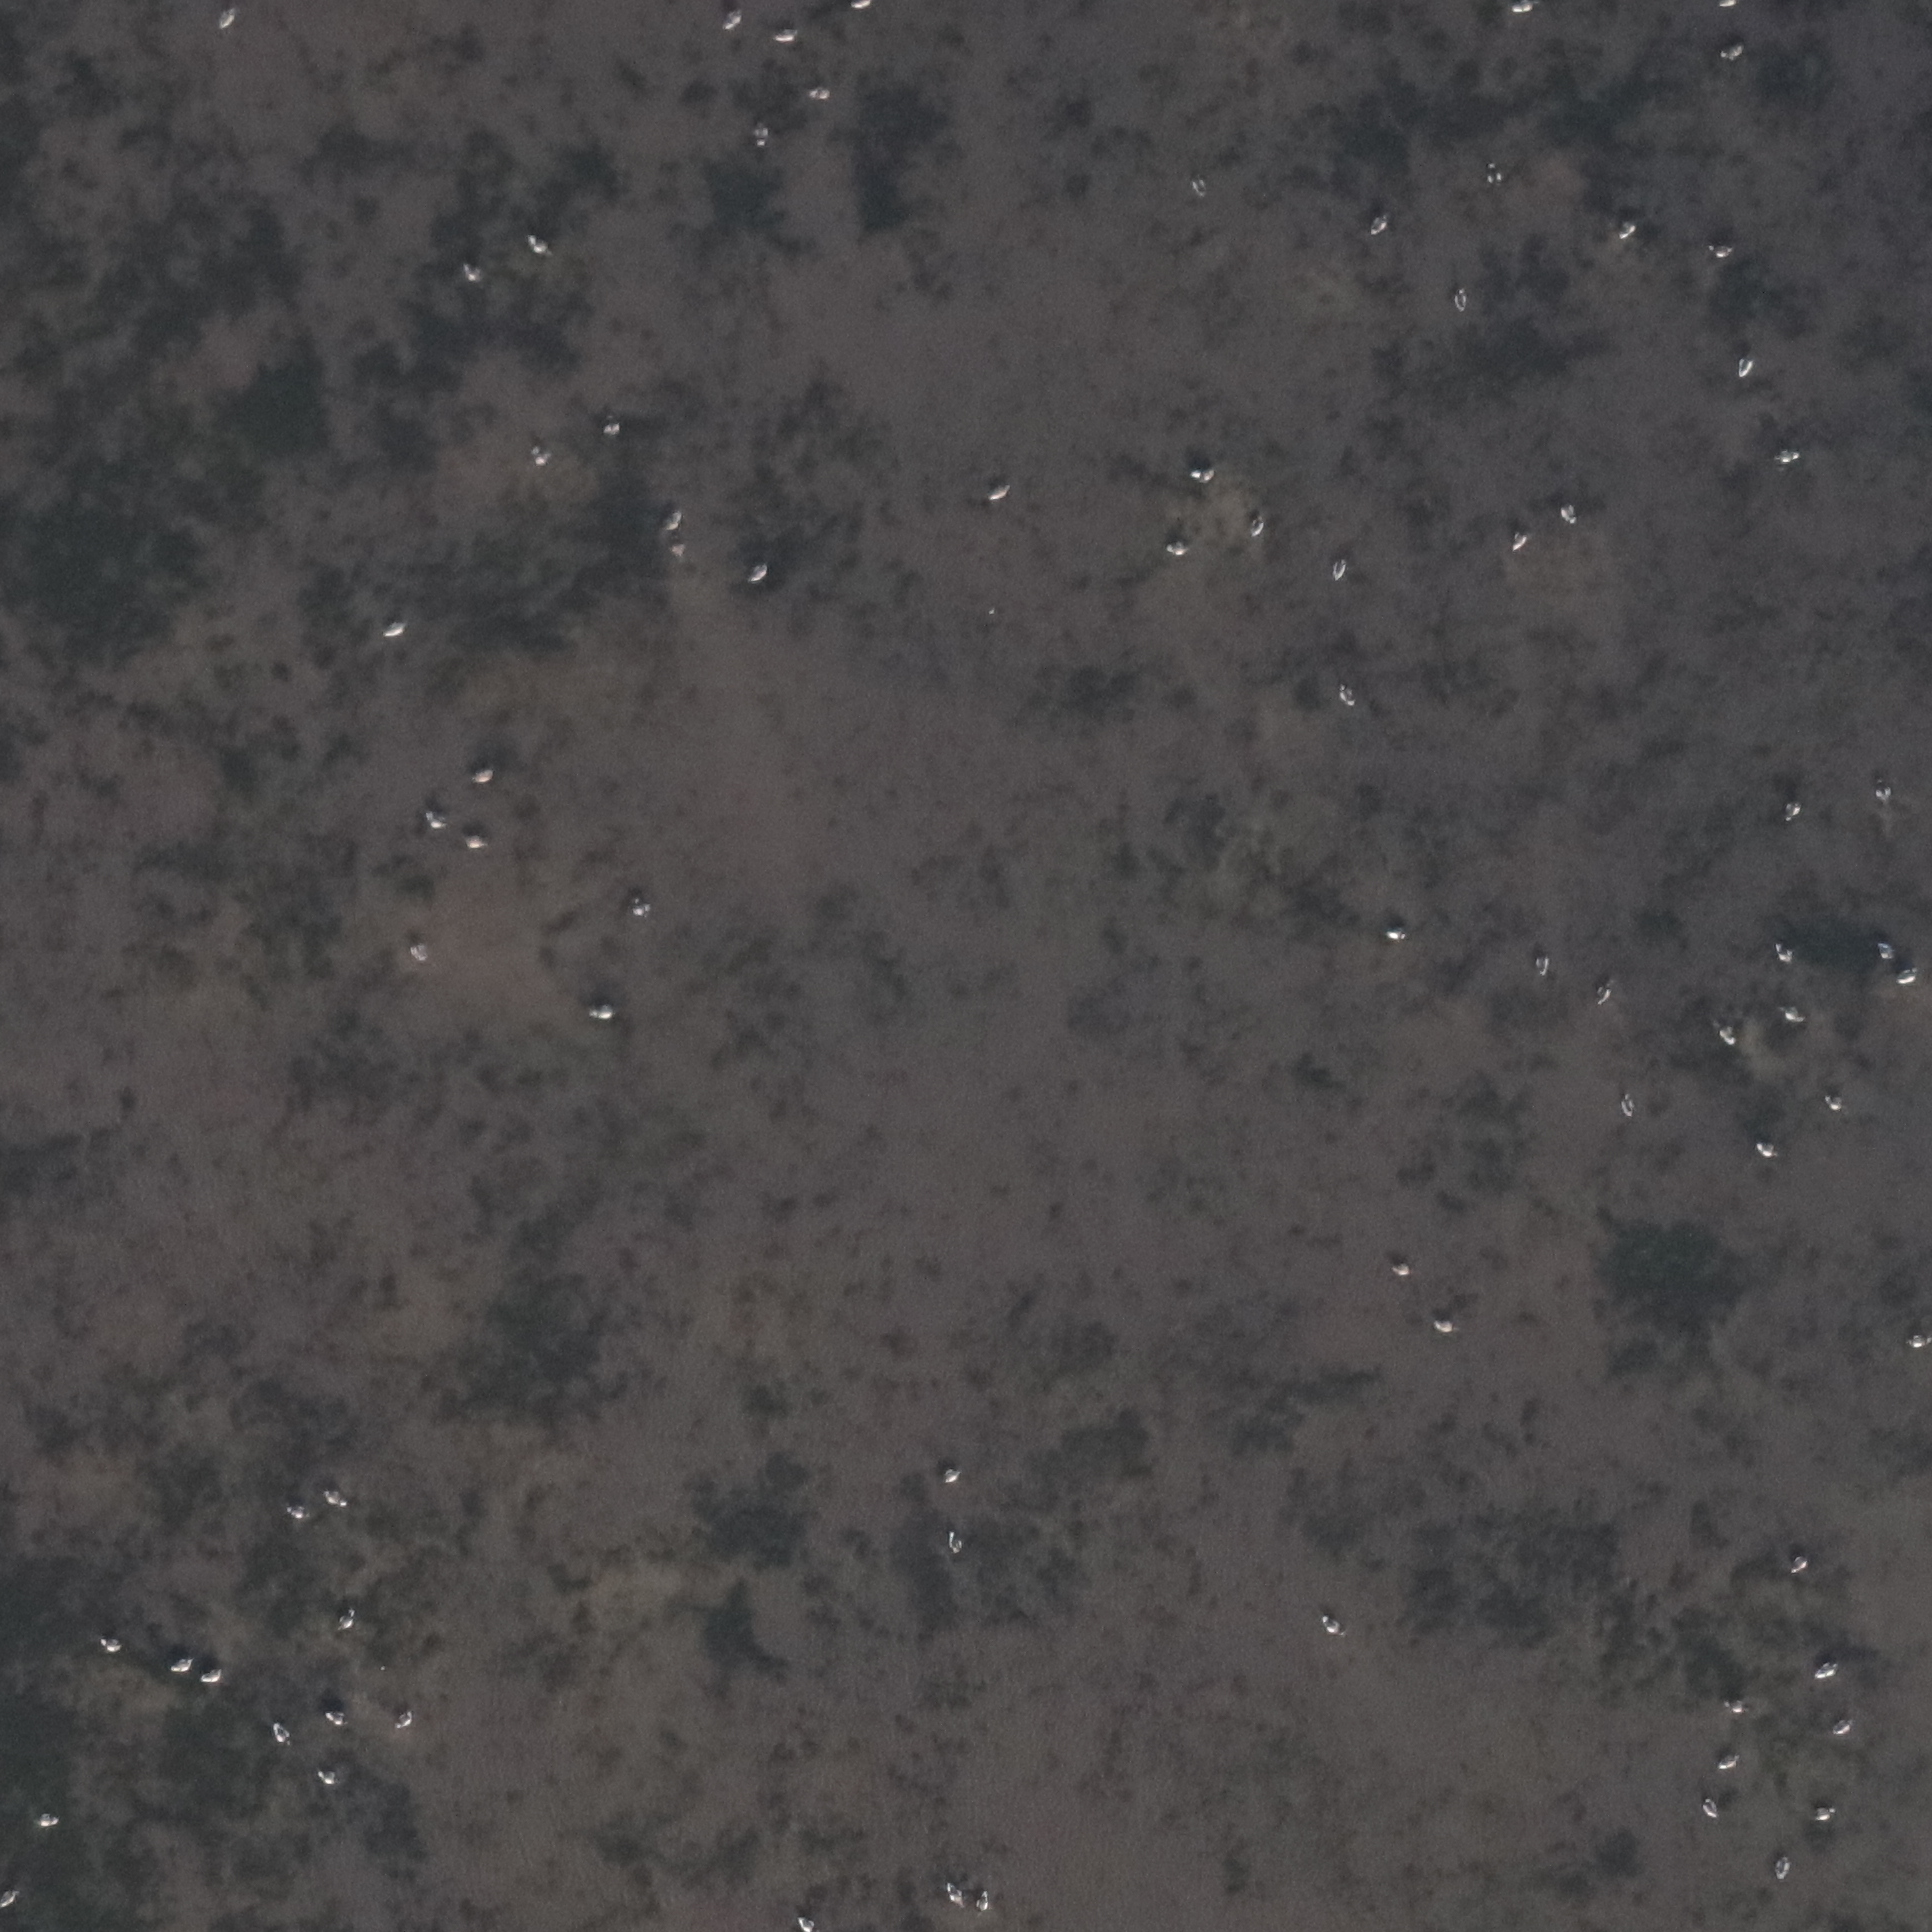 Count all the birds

80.